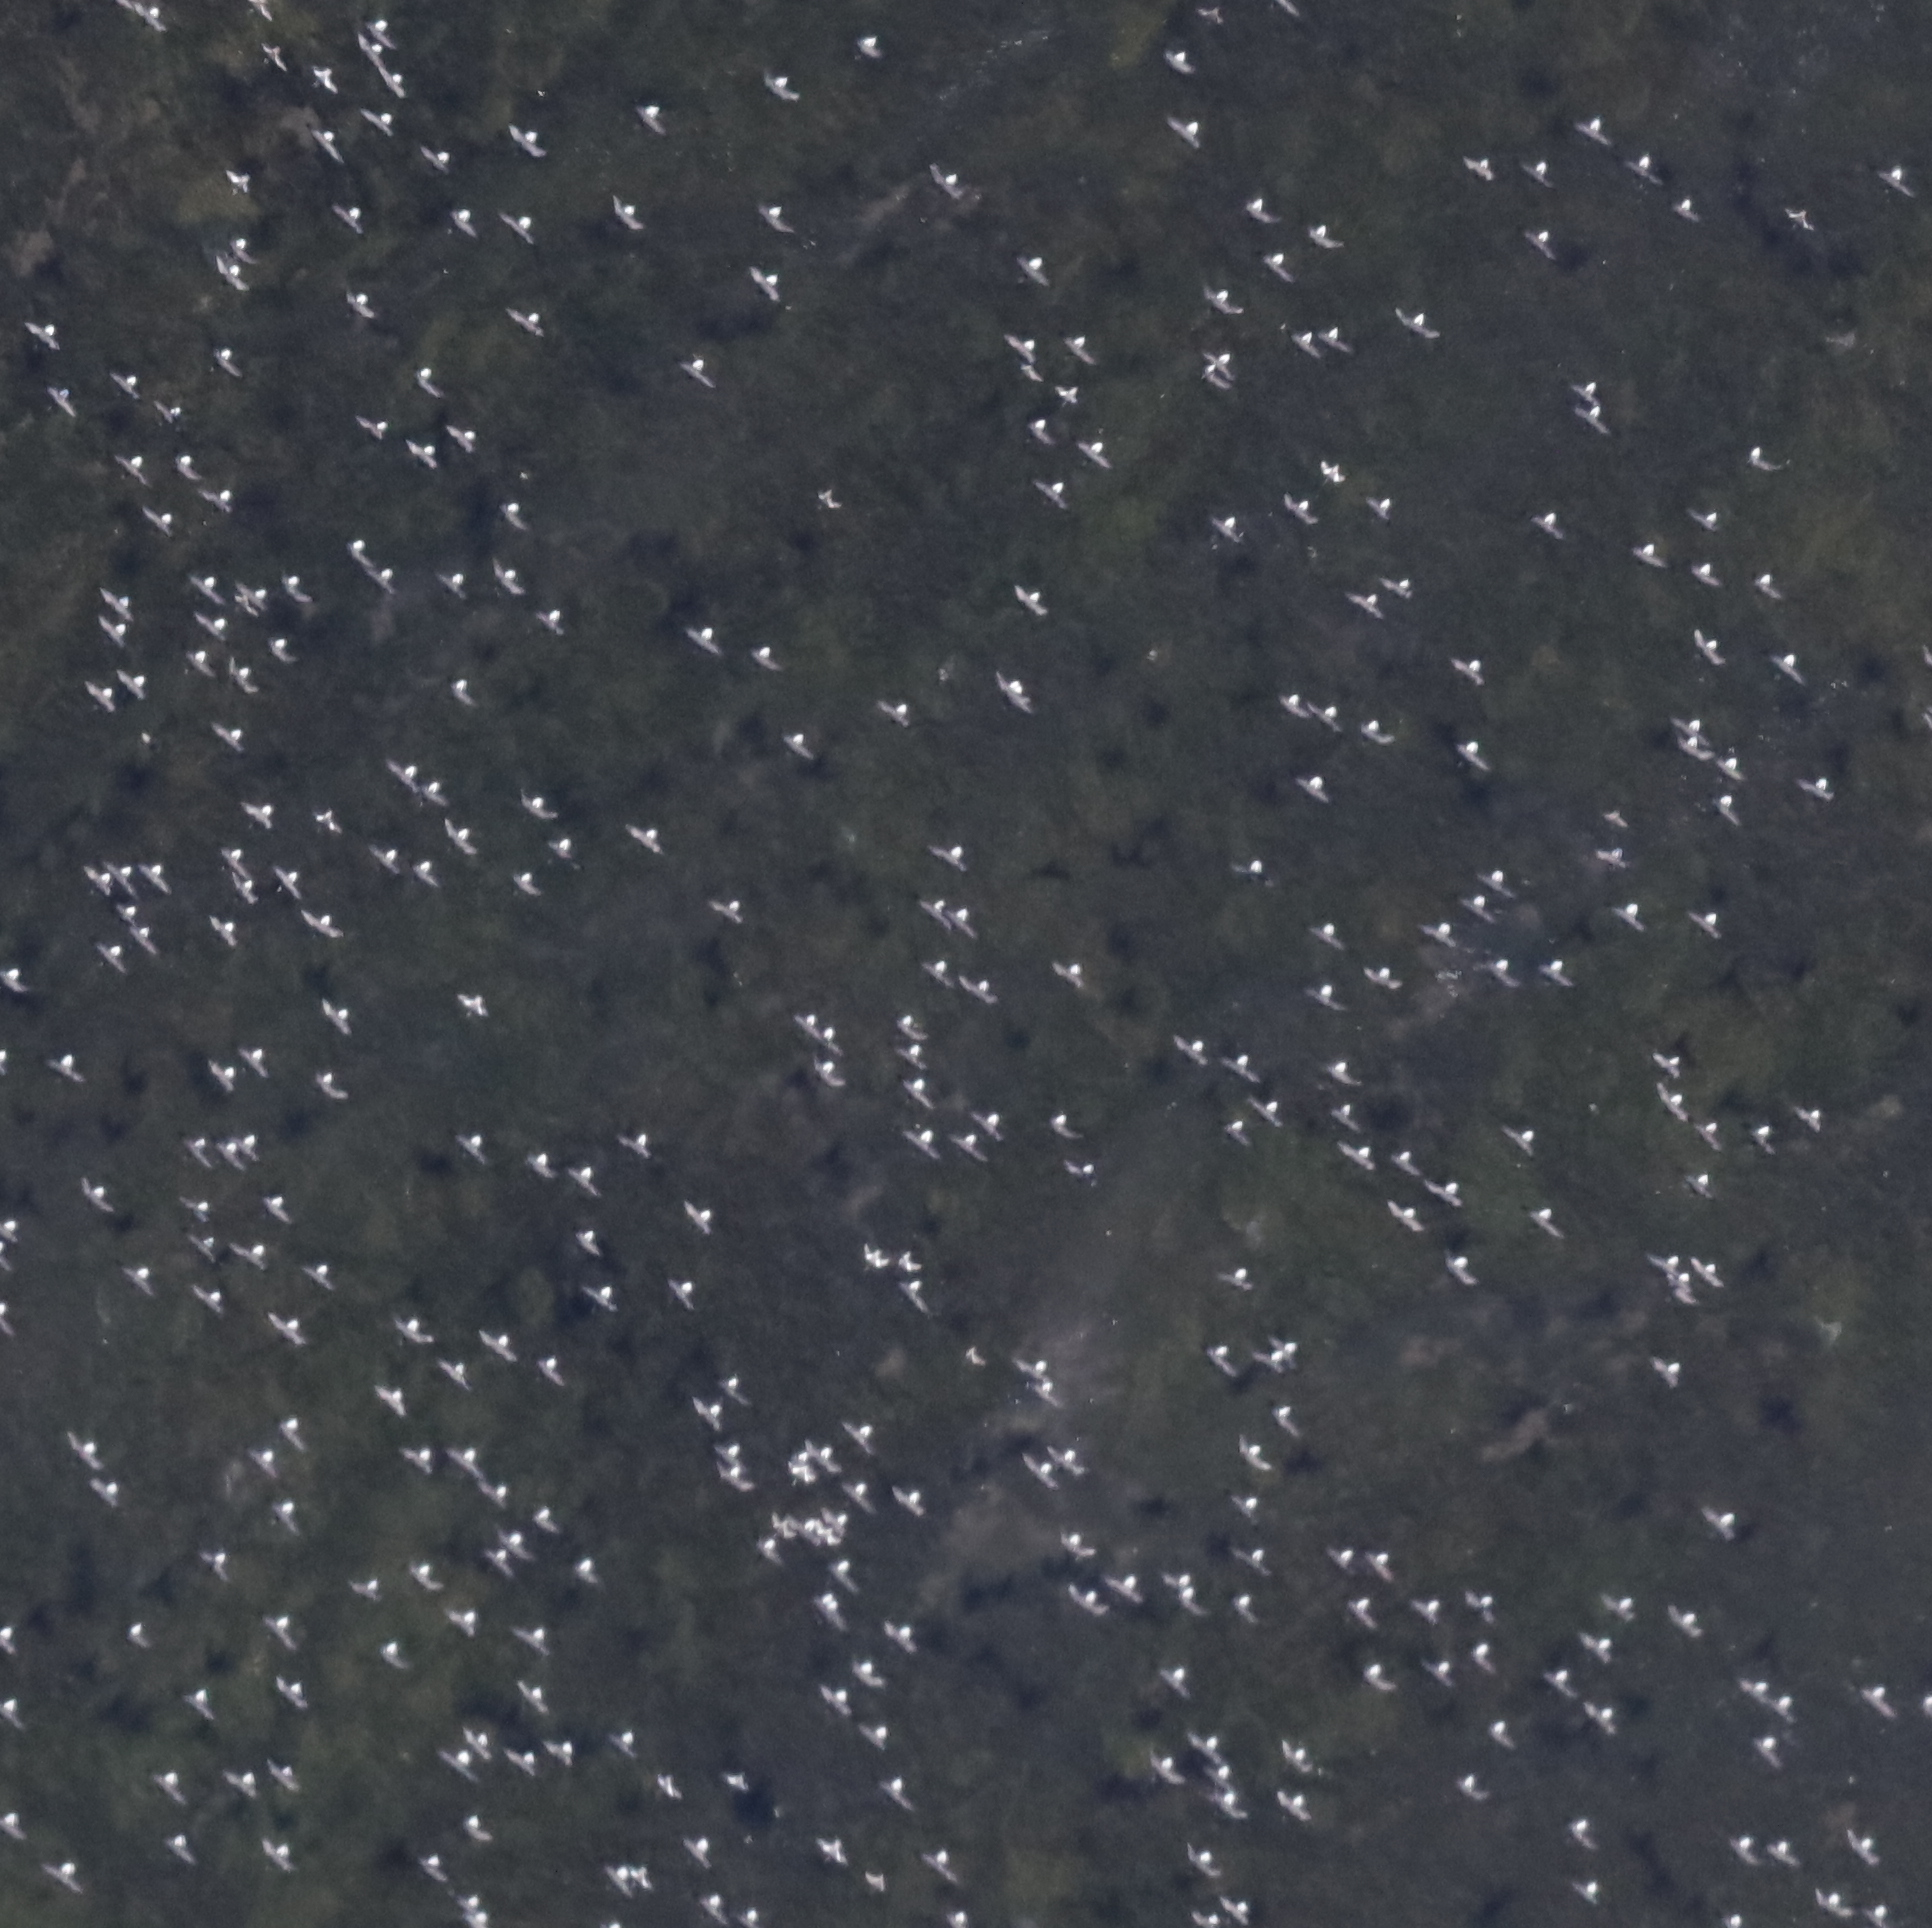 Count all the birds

363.